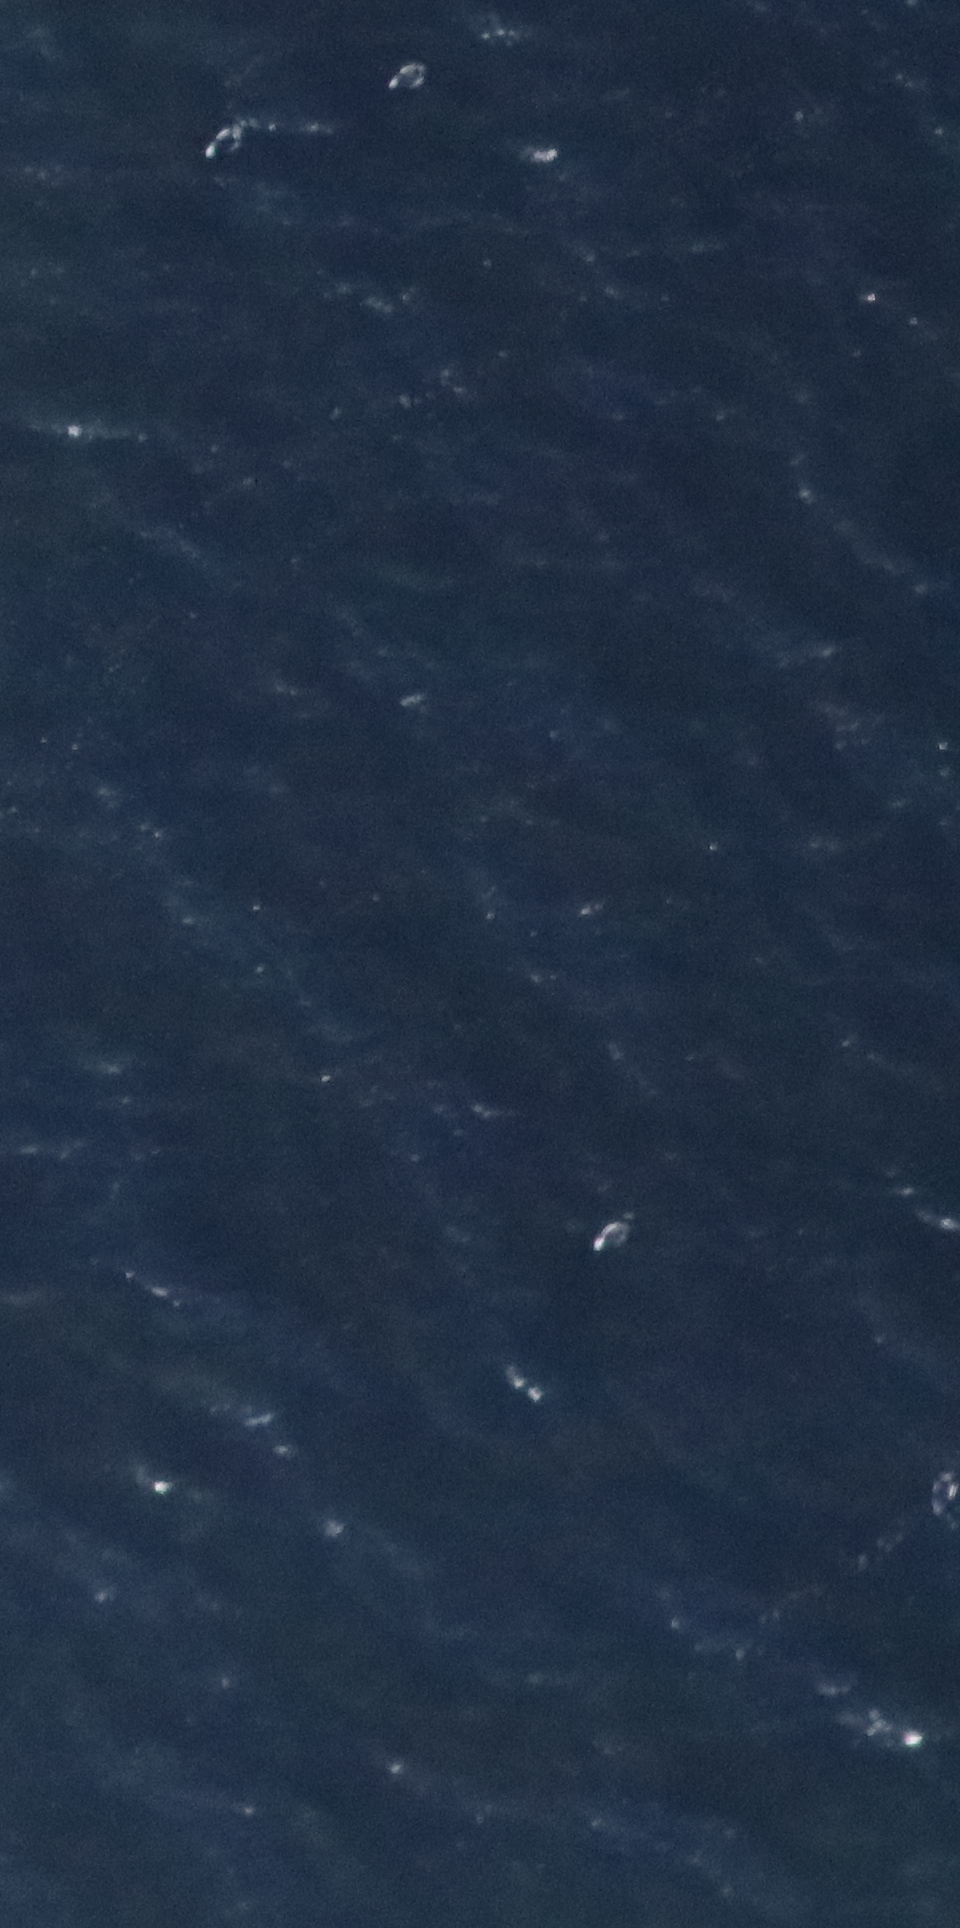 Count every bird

4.